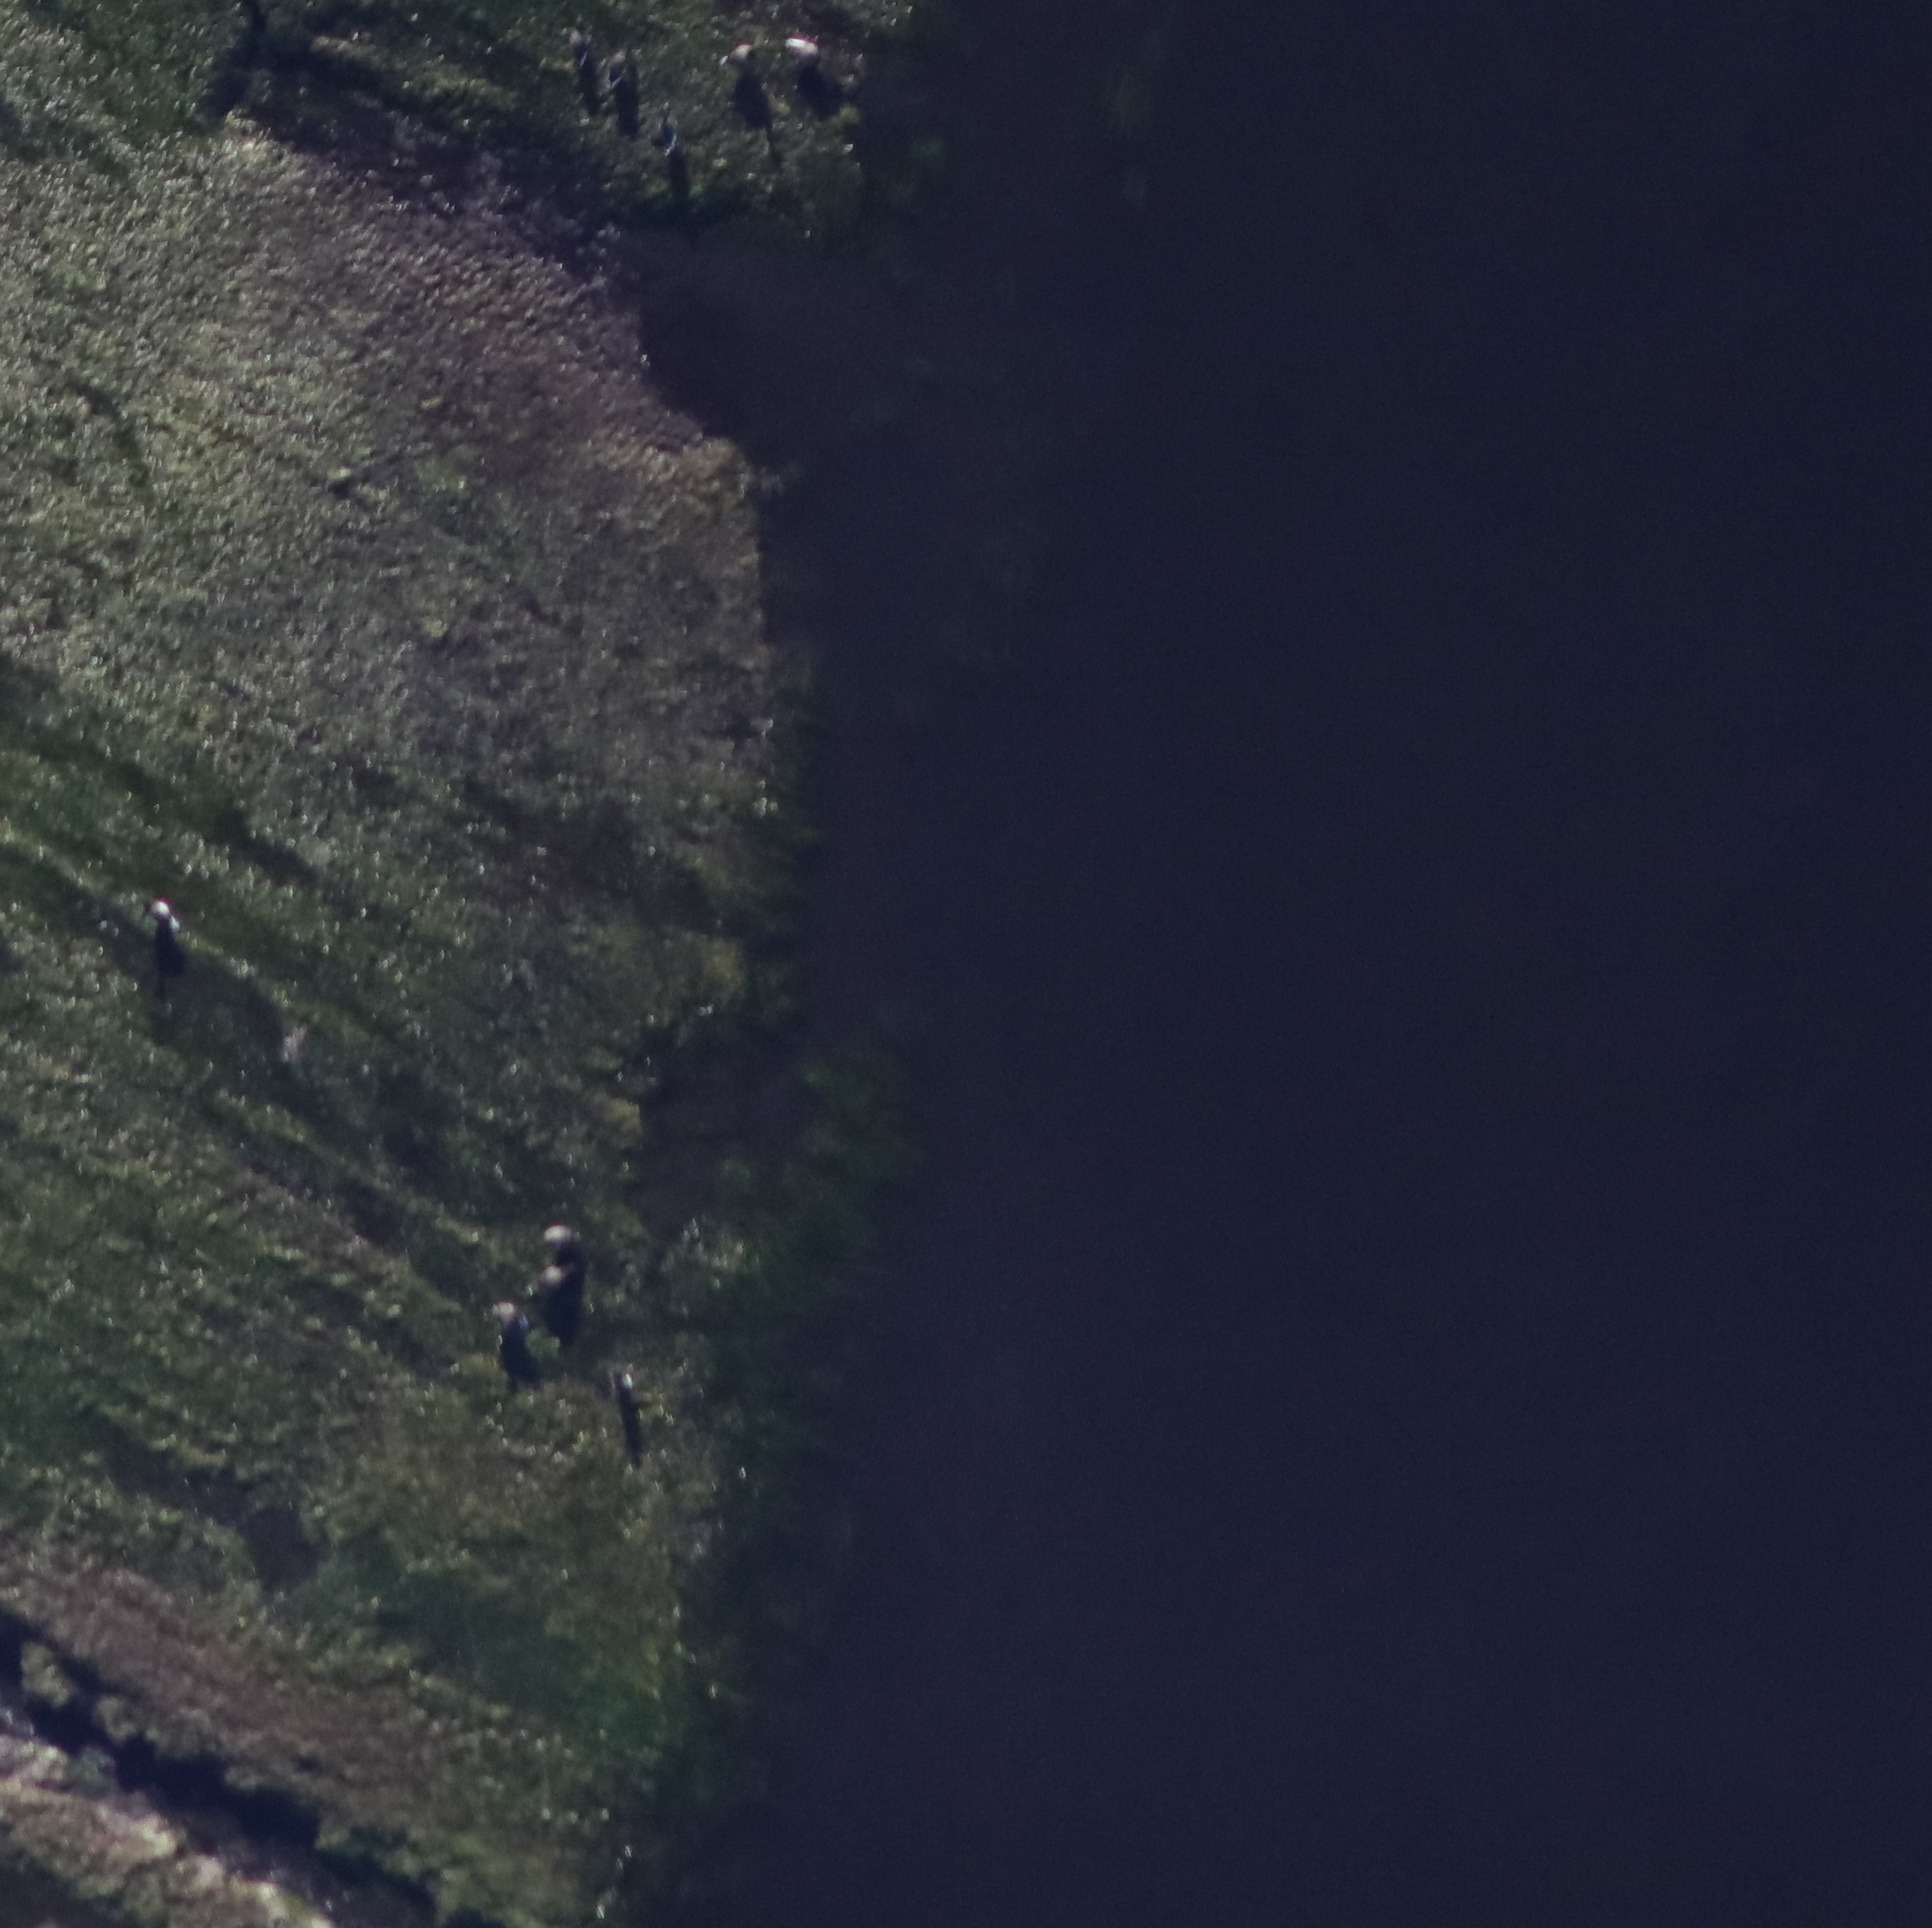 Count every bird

10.